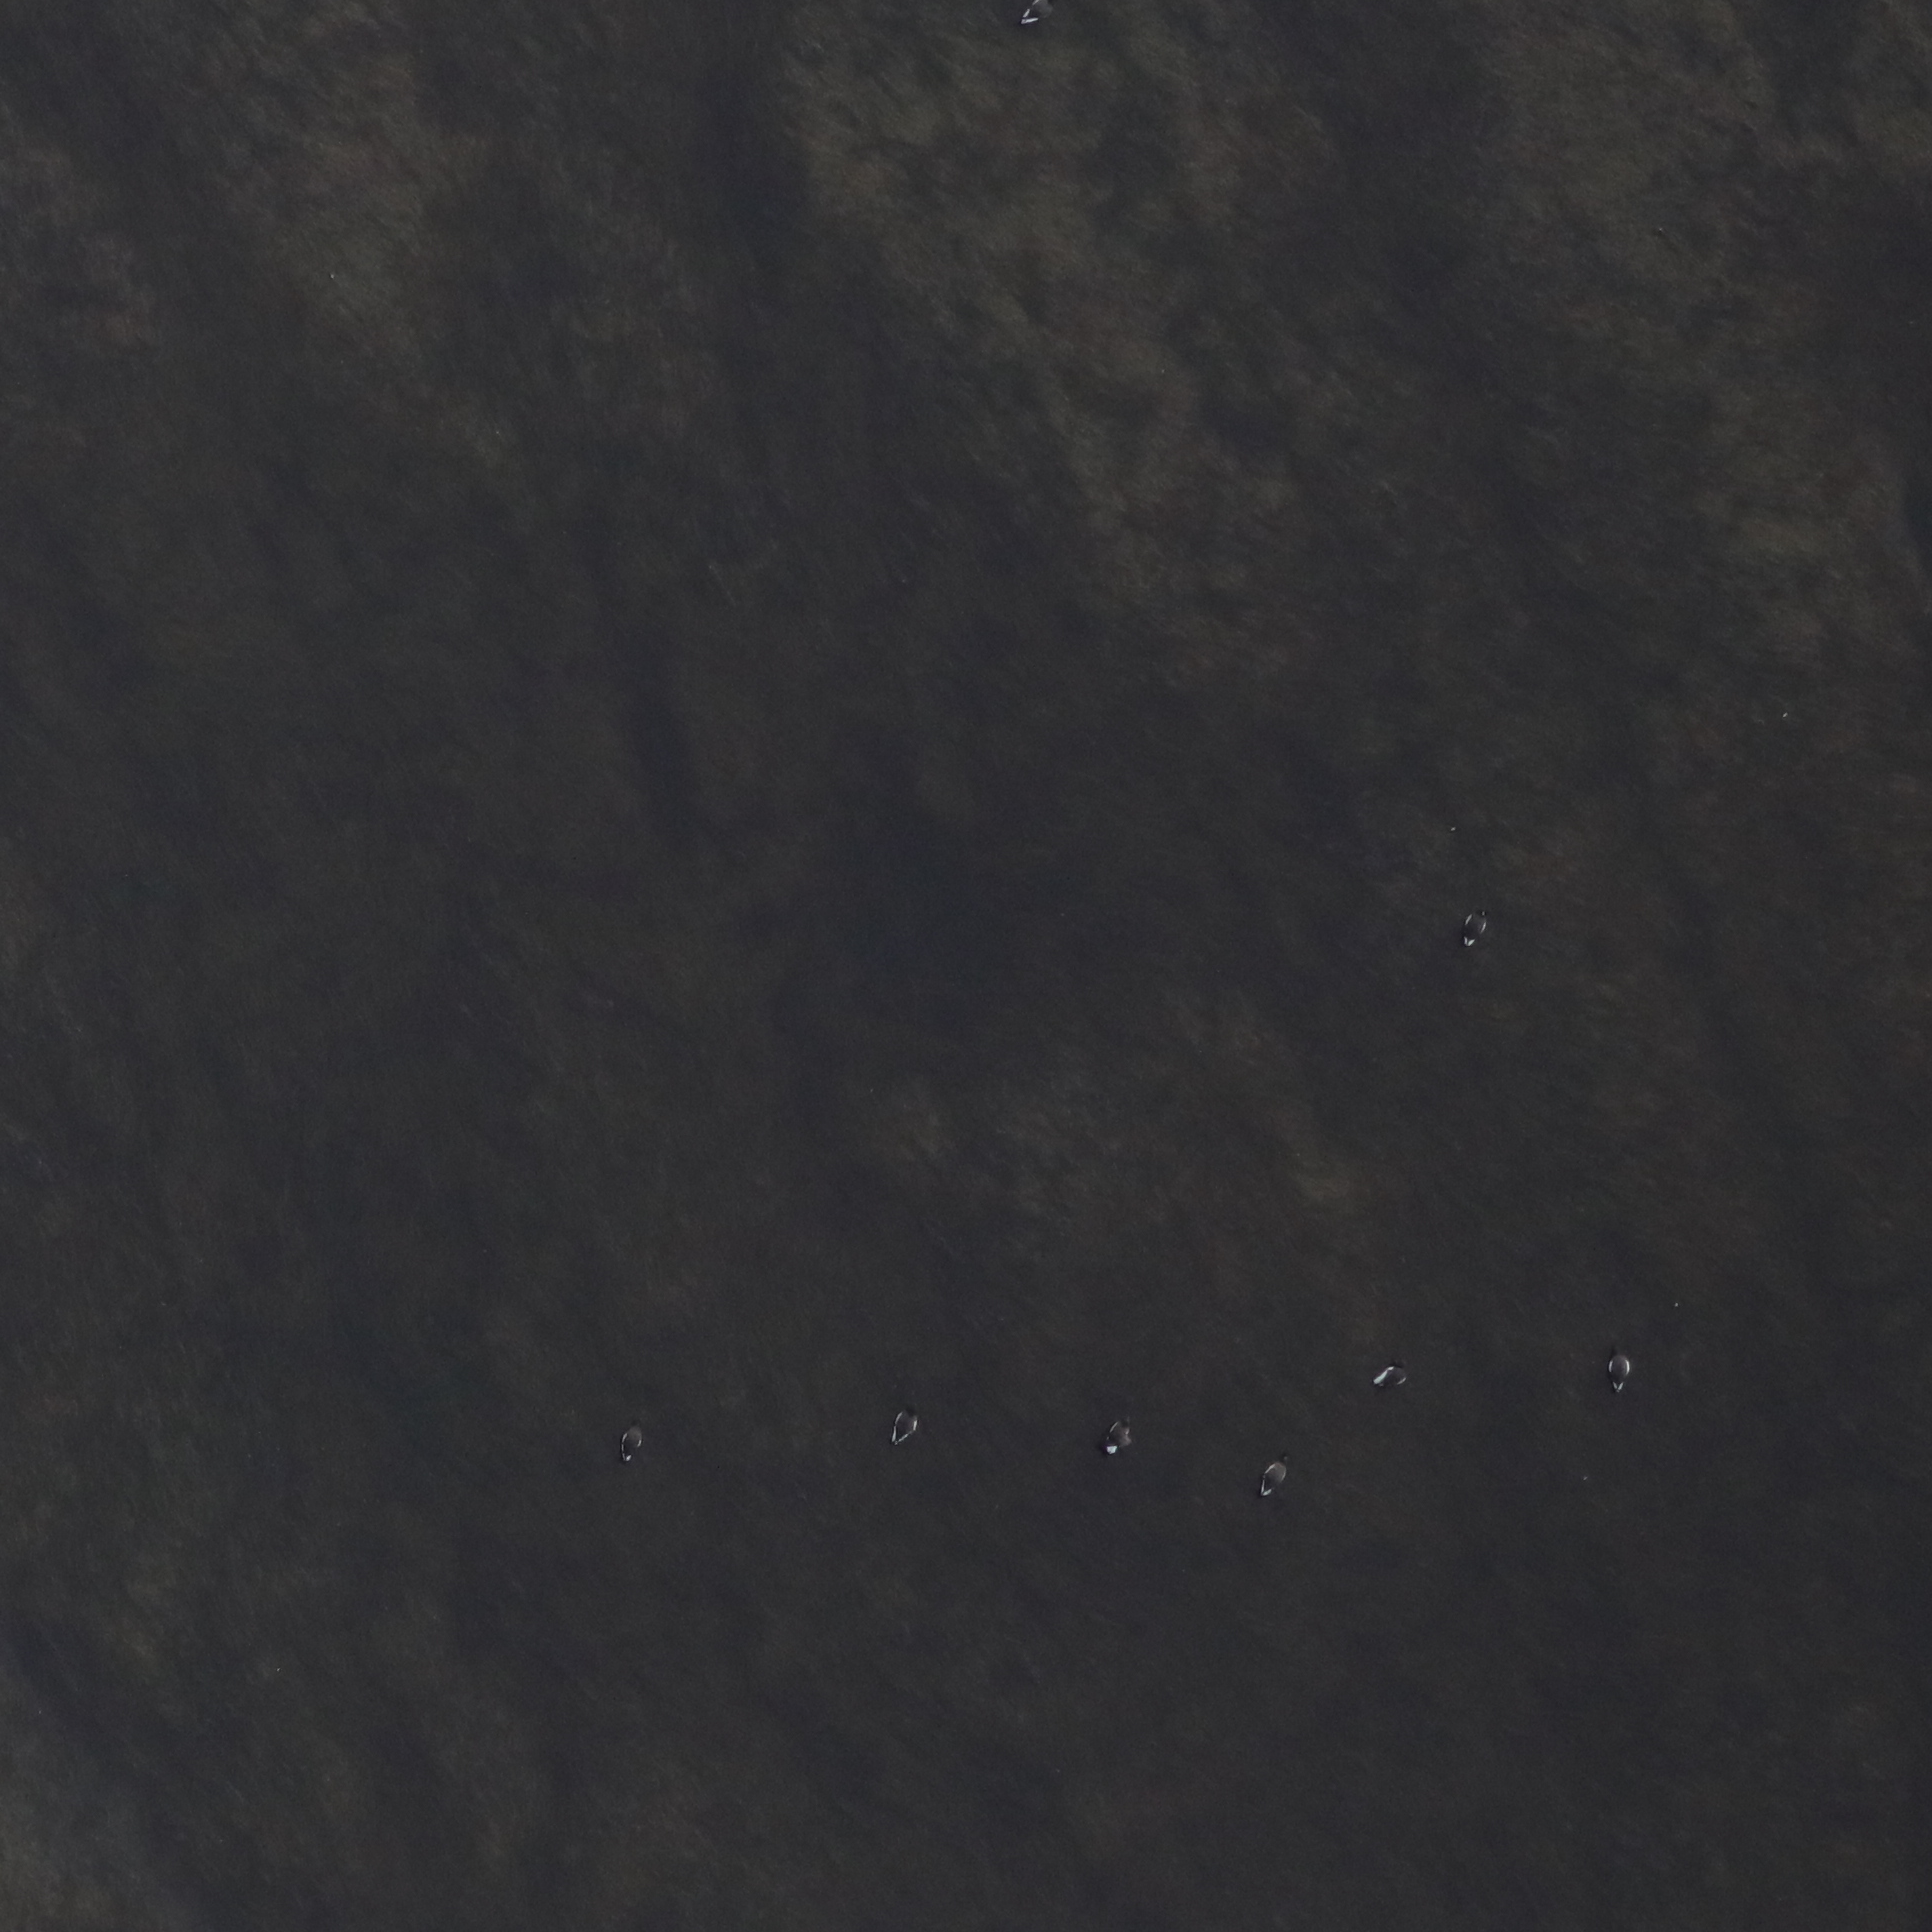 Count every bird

8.